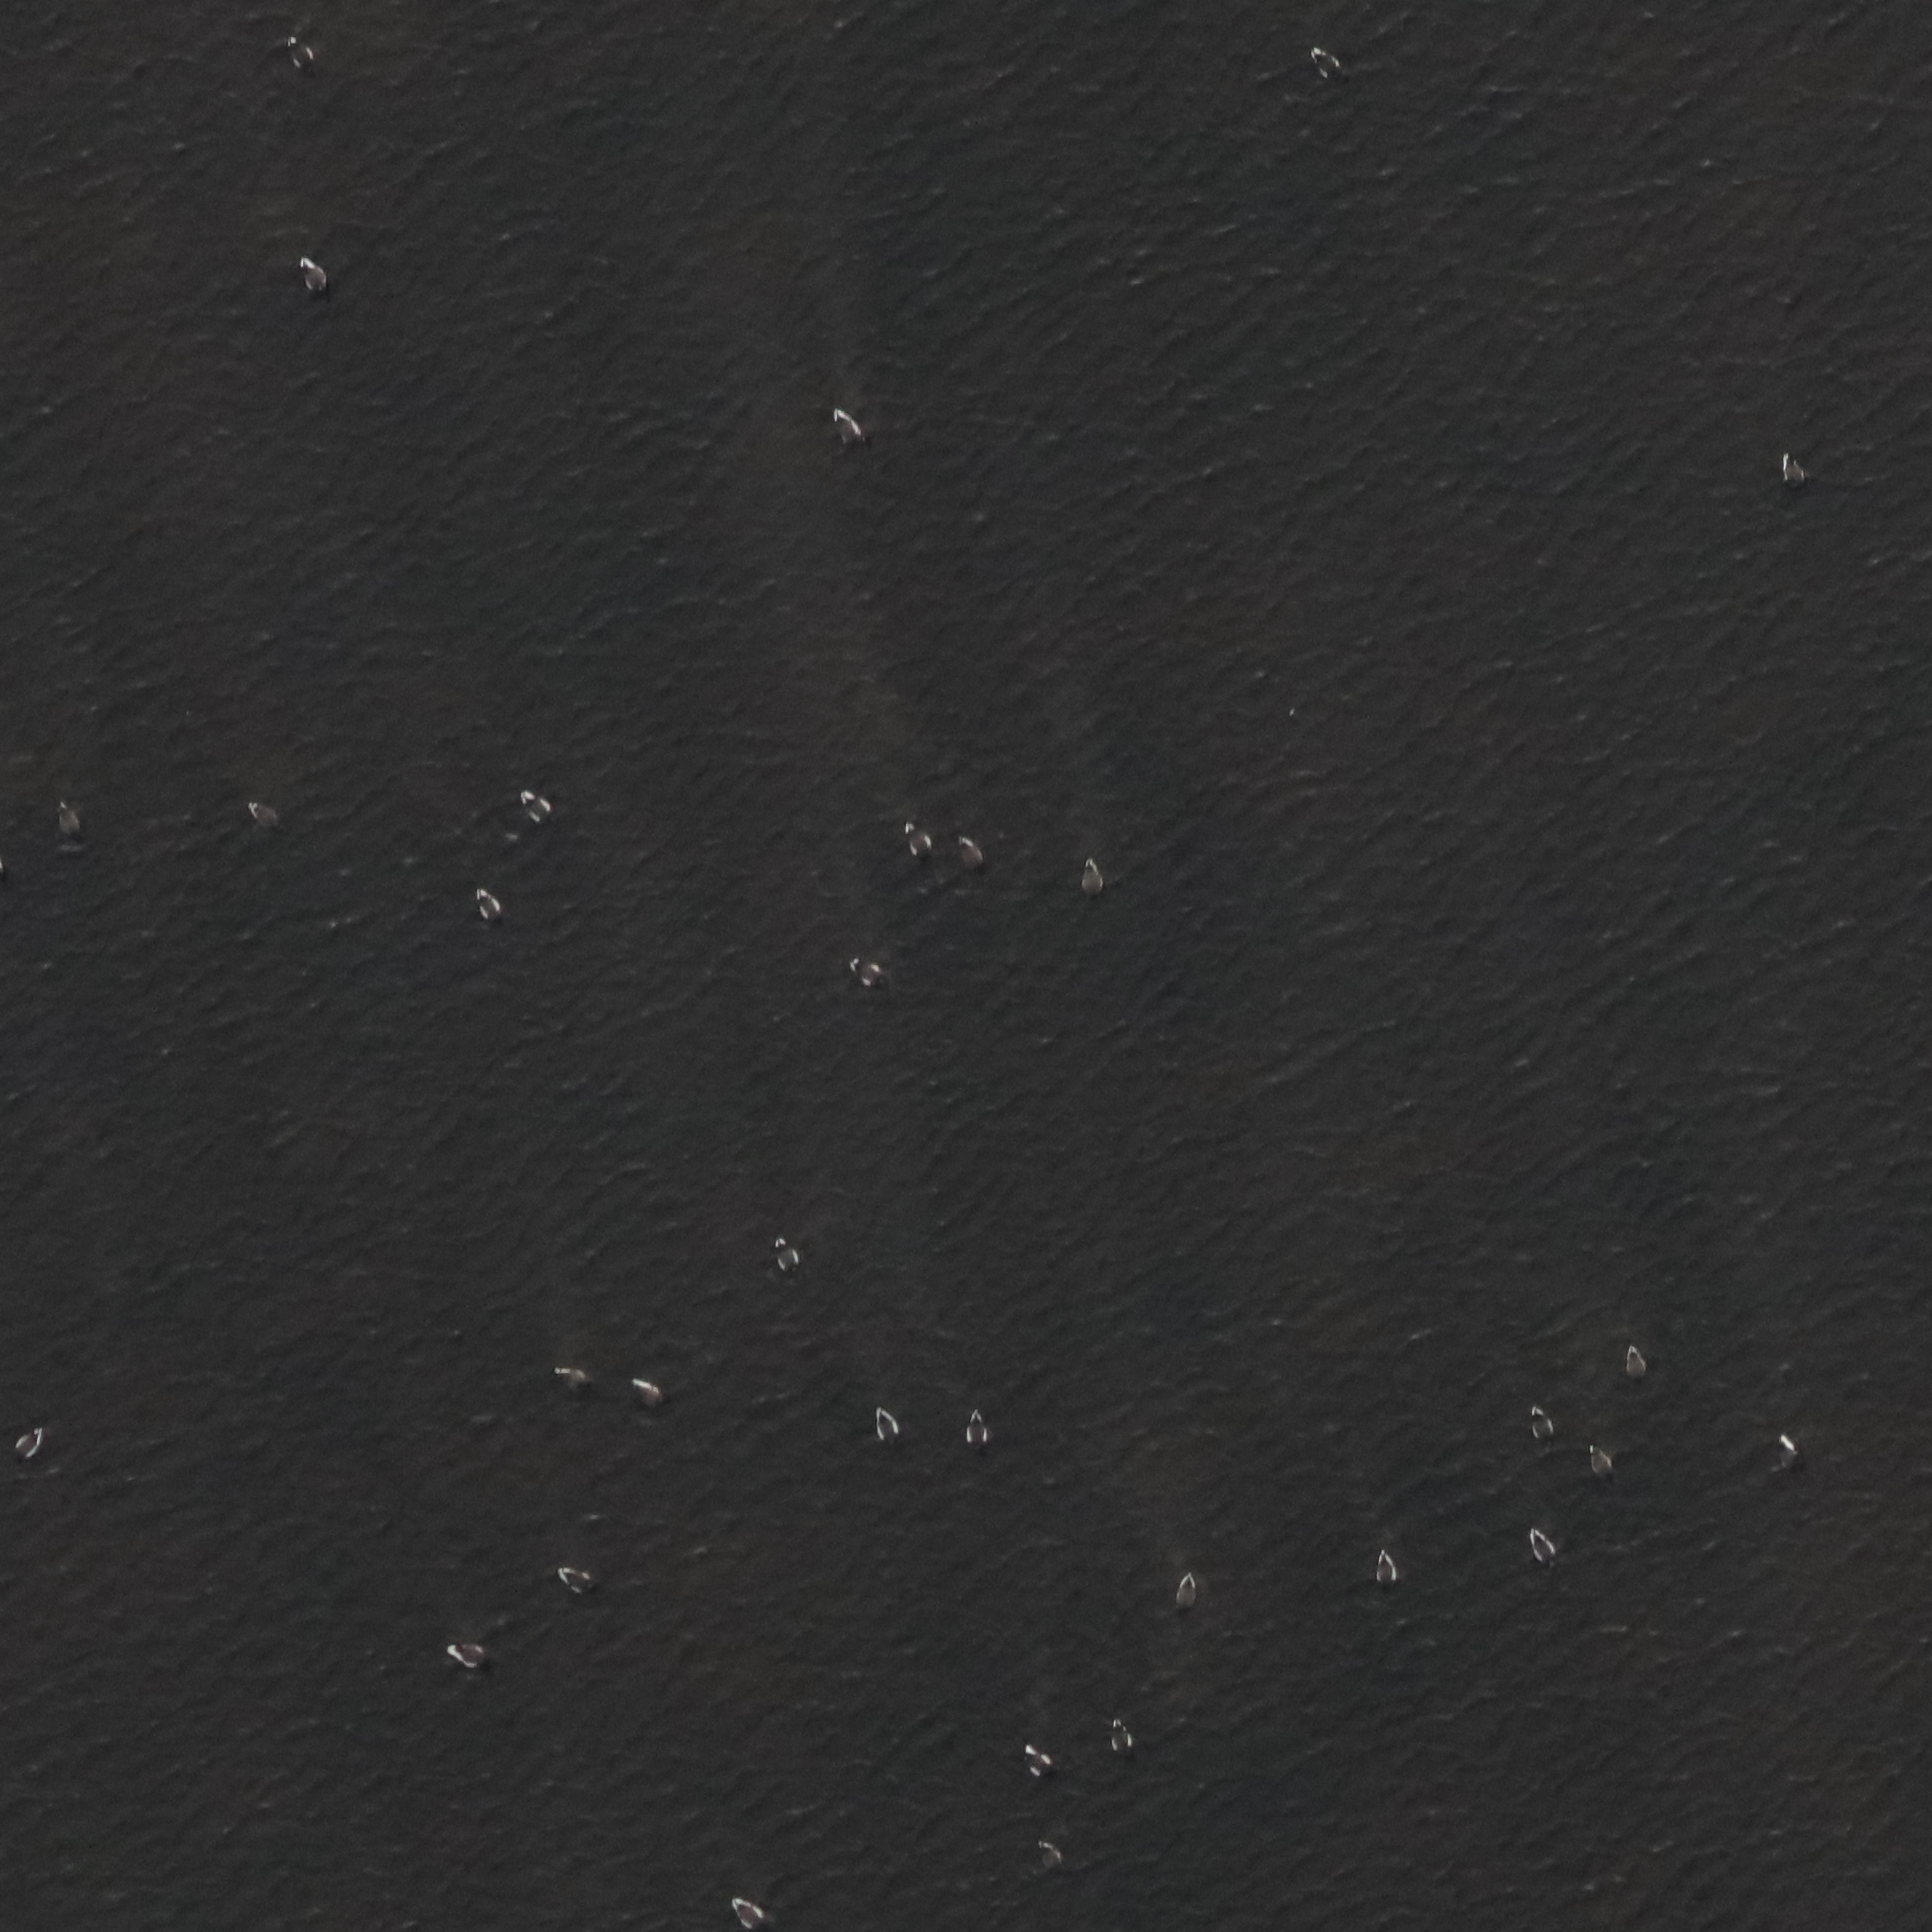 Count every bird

32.